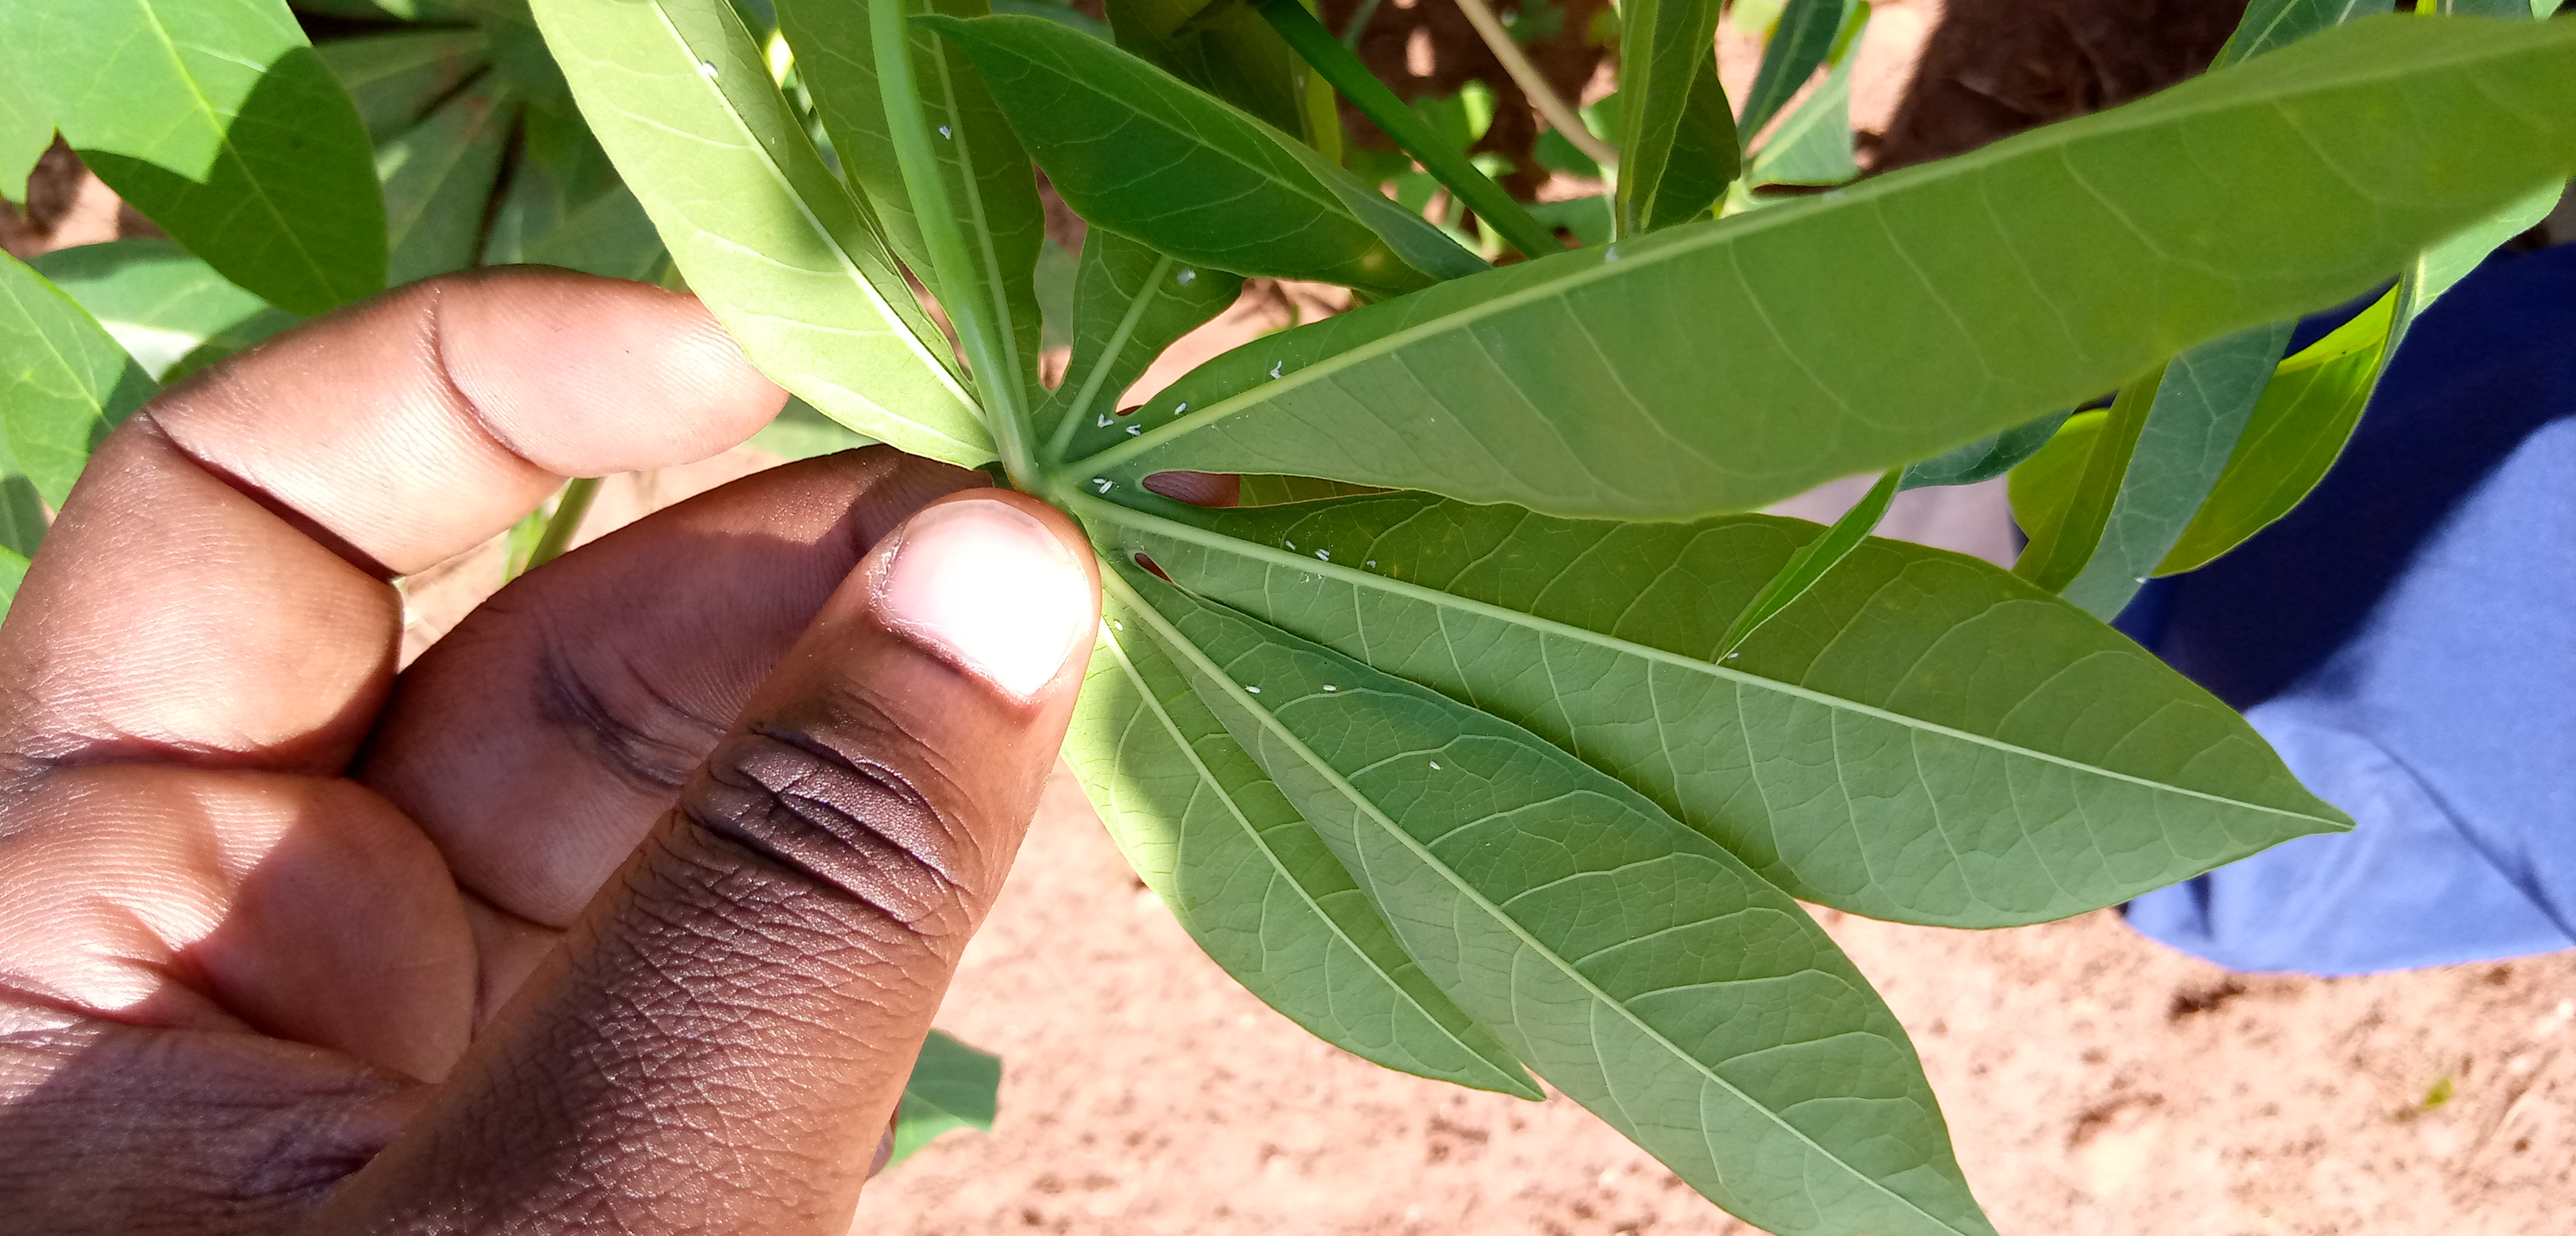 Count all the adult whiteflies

13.